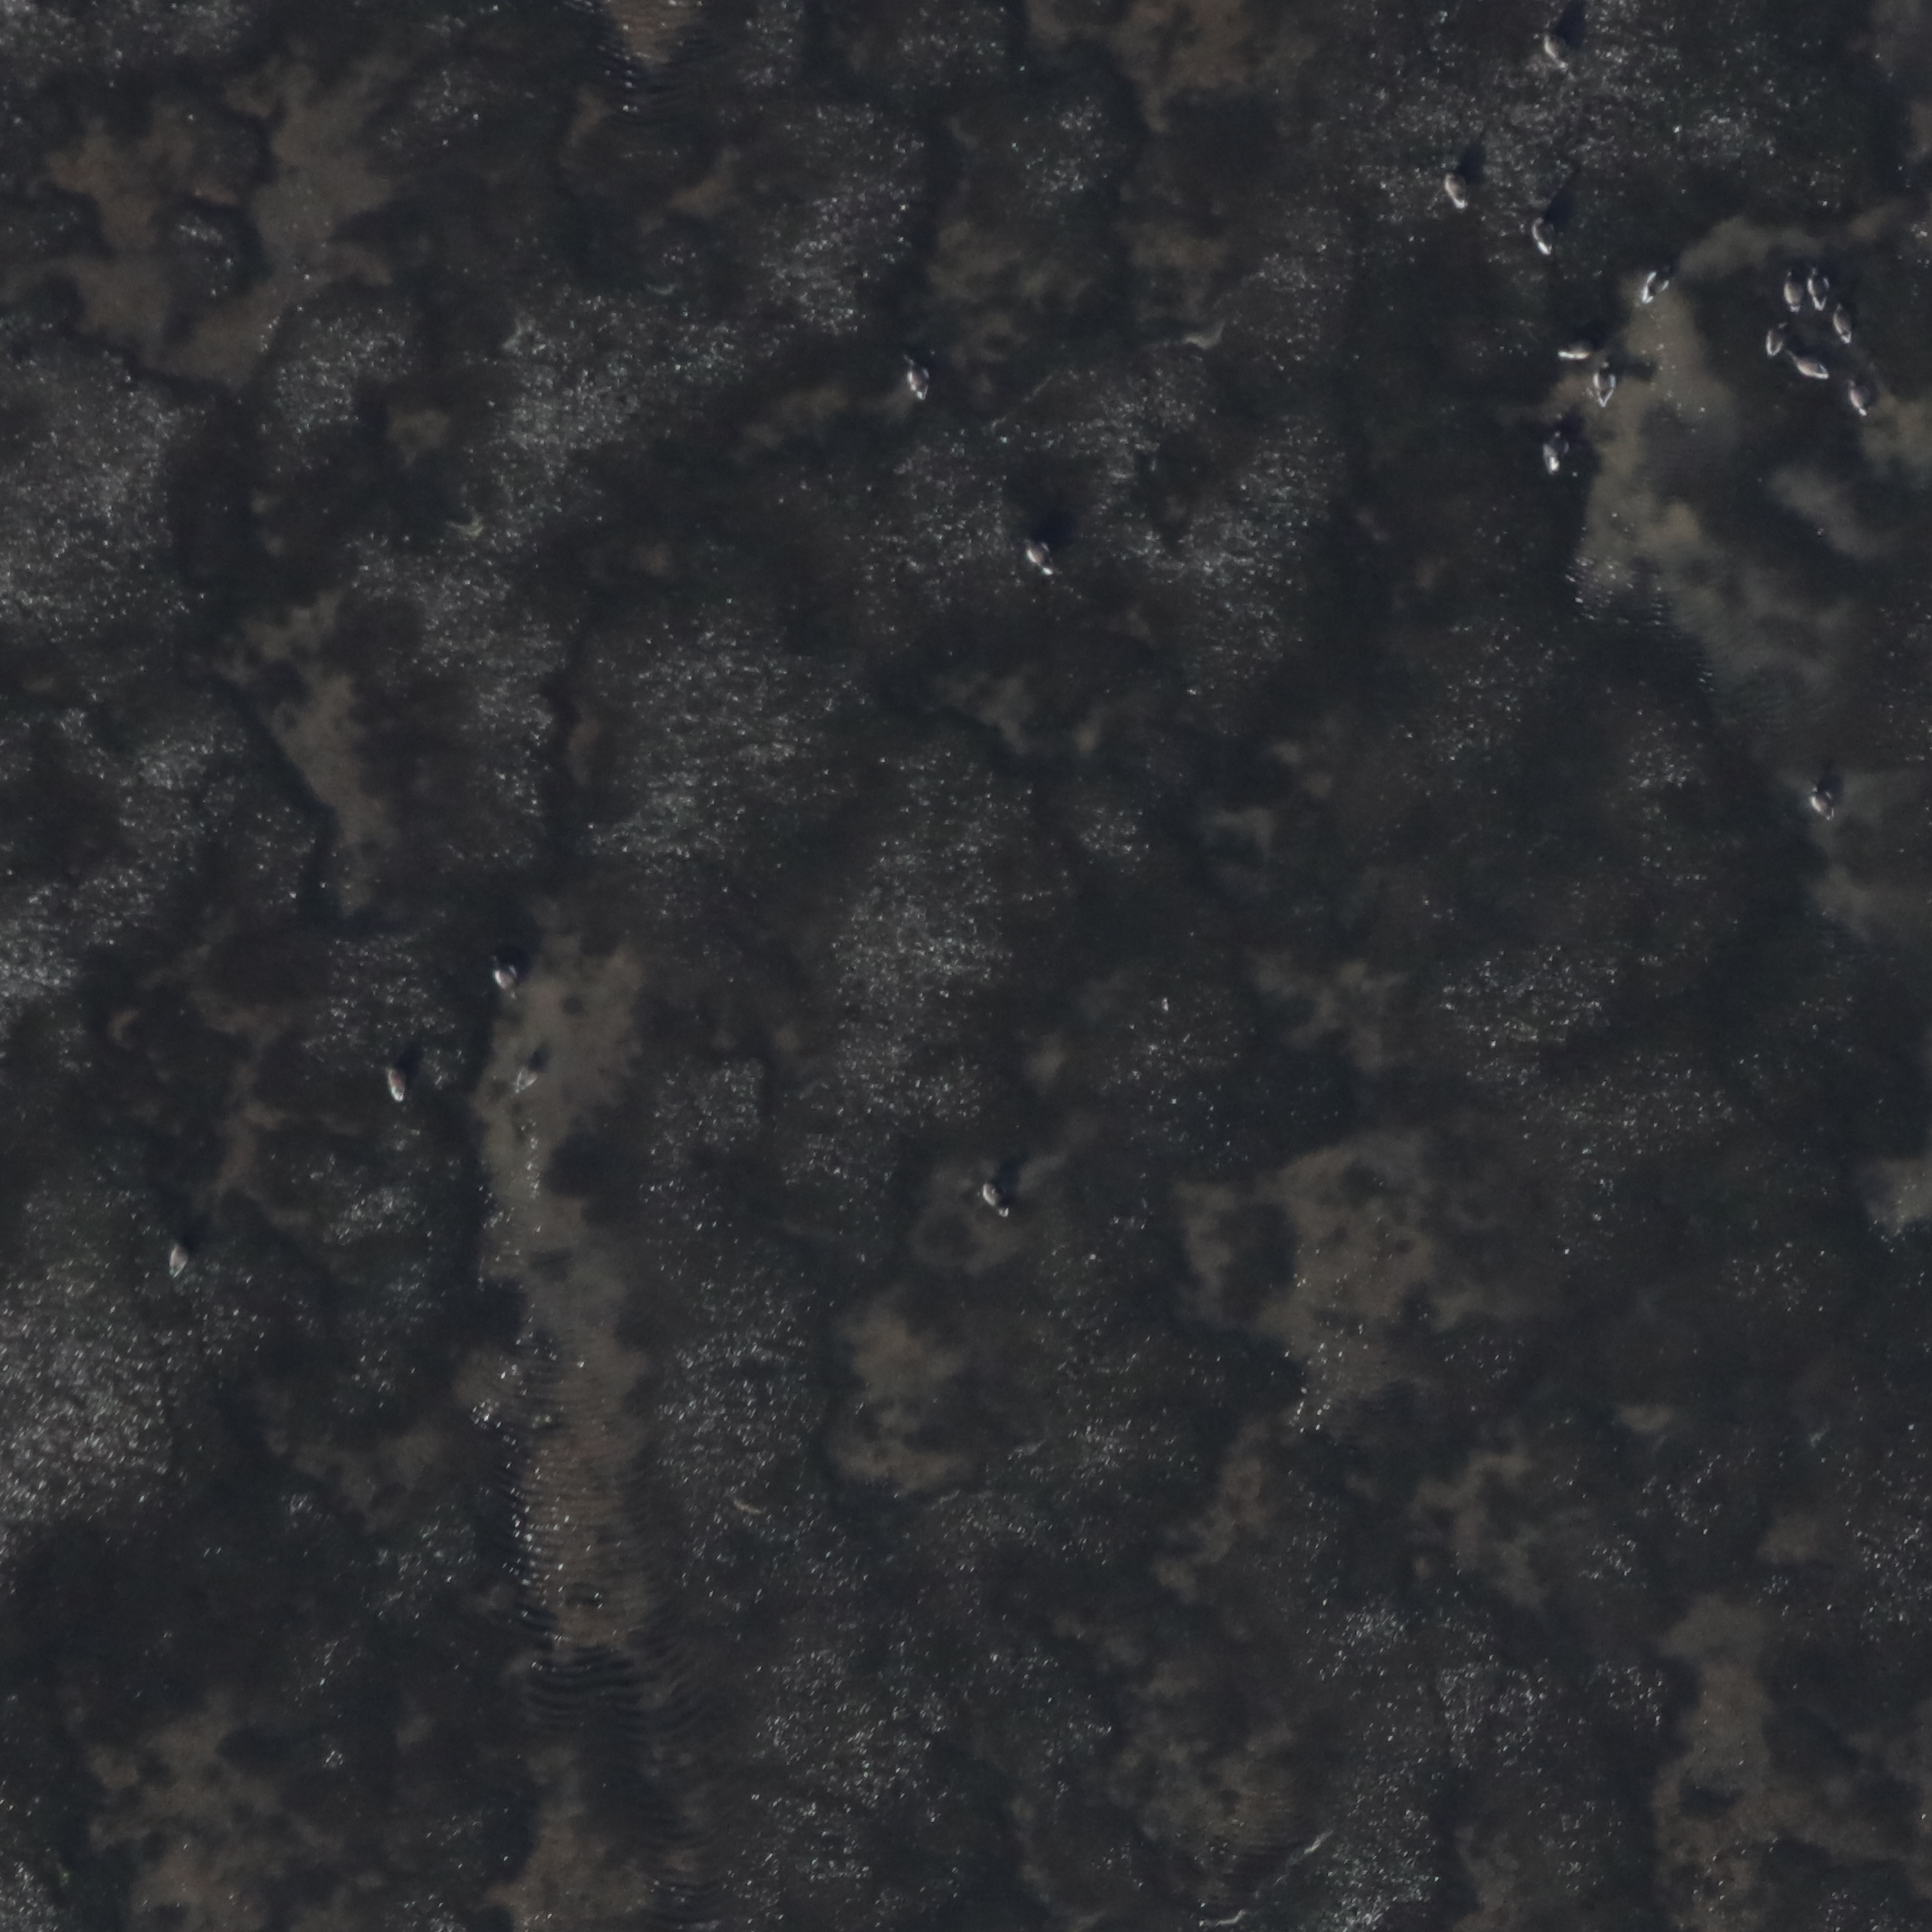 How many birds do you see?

21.